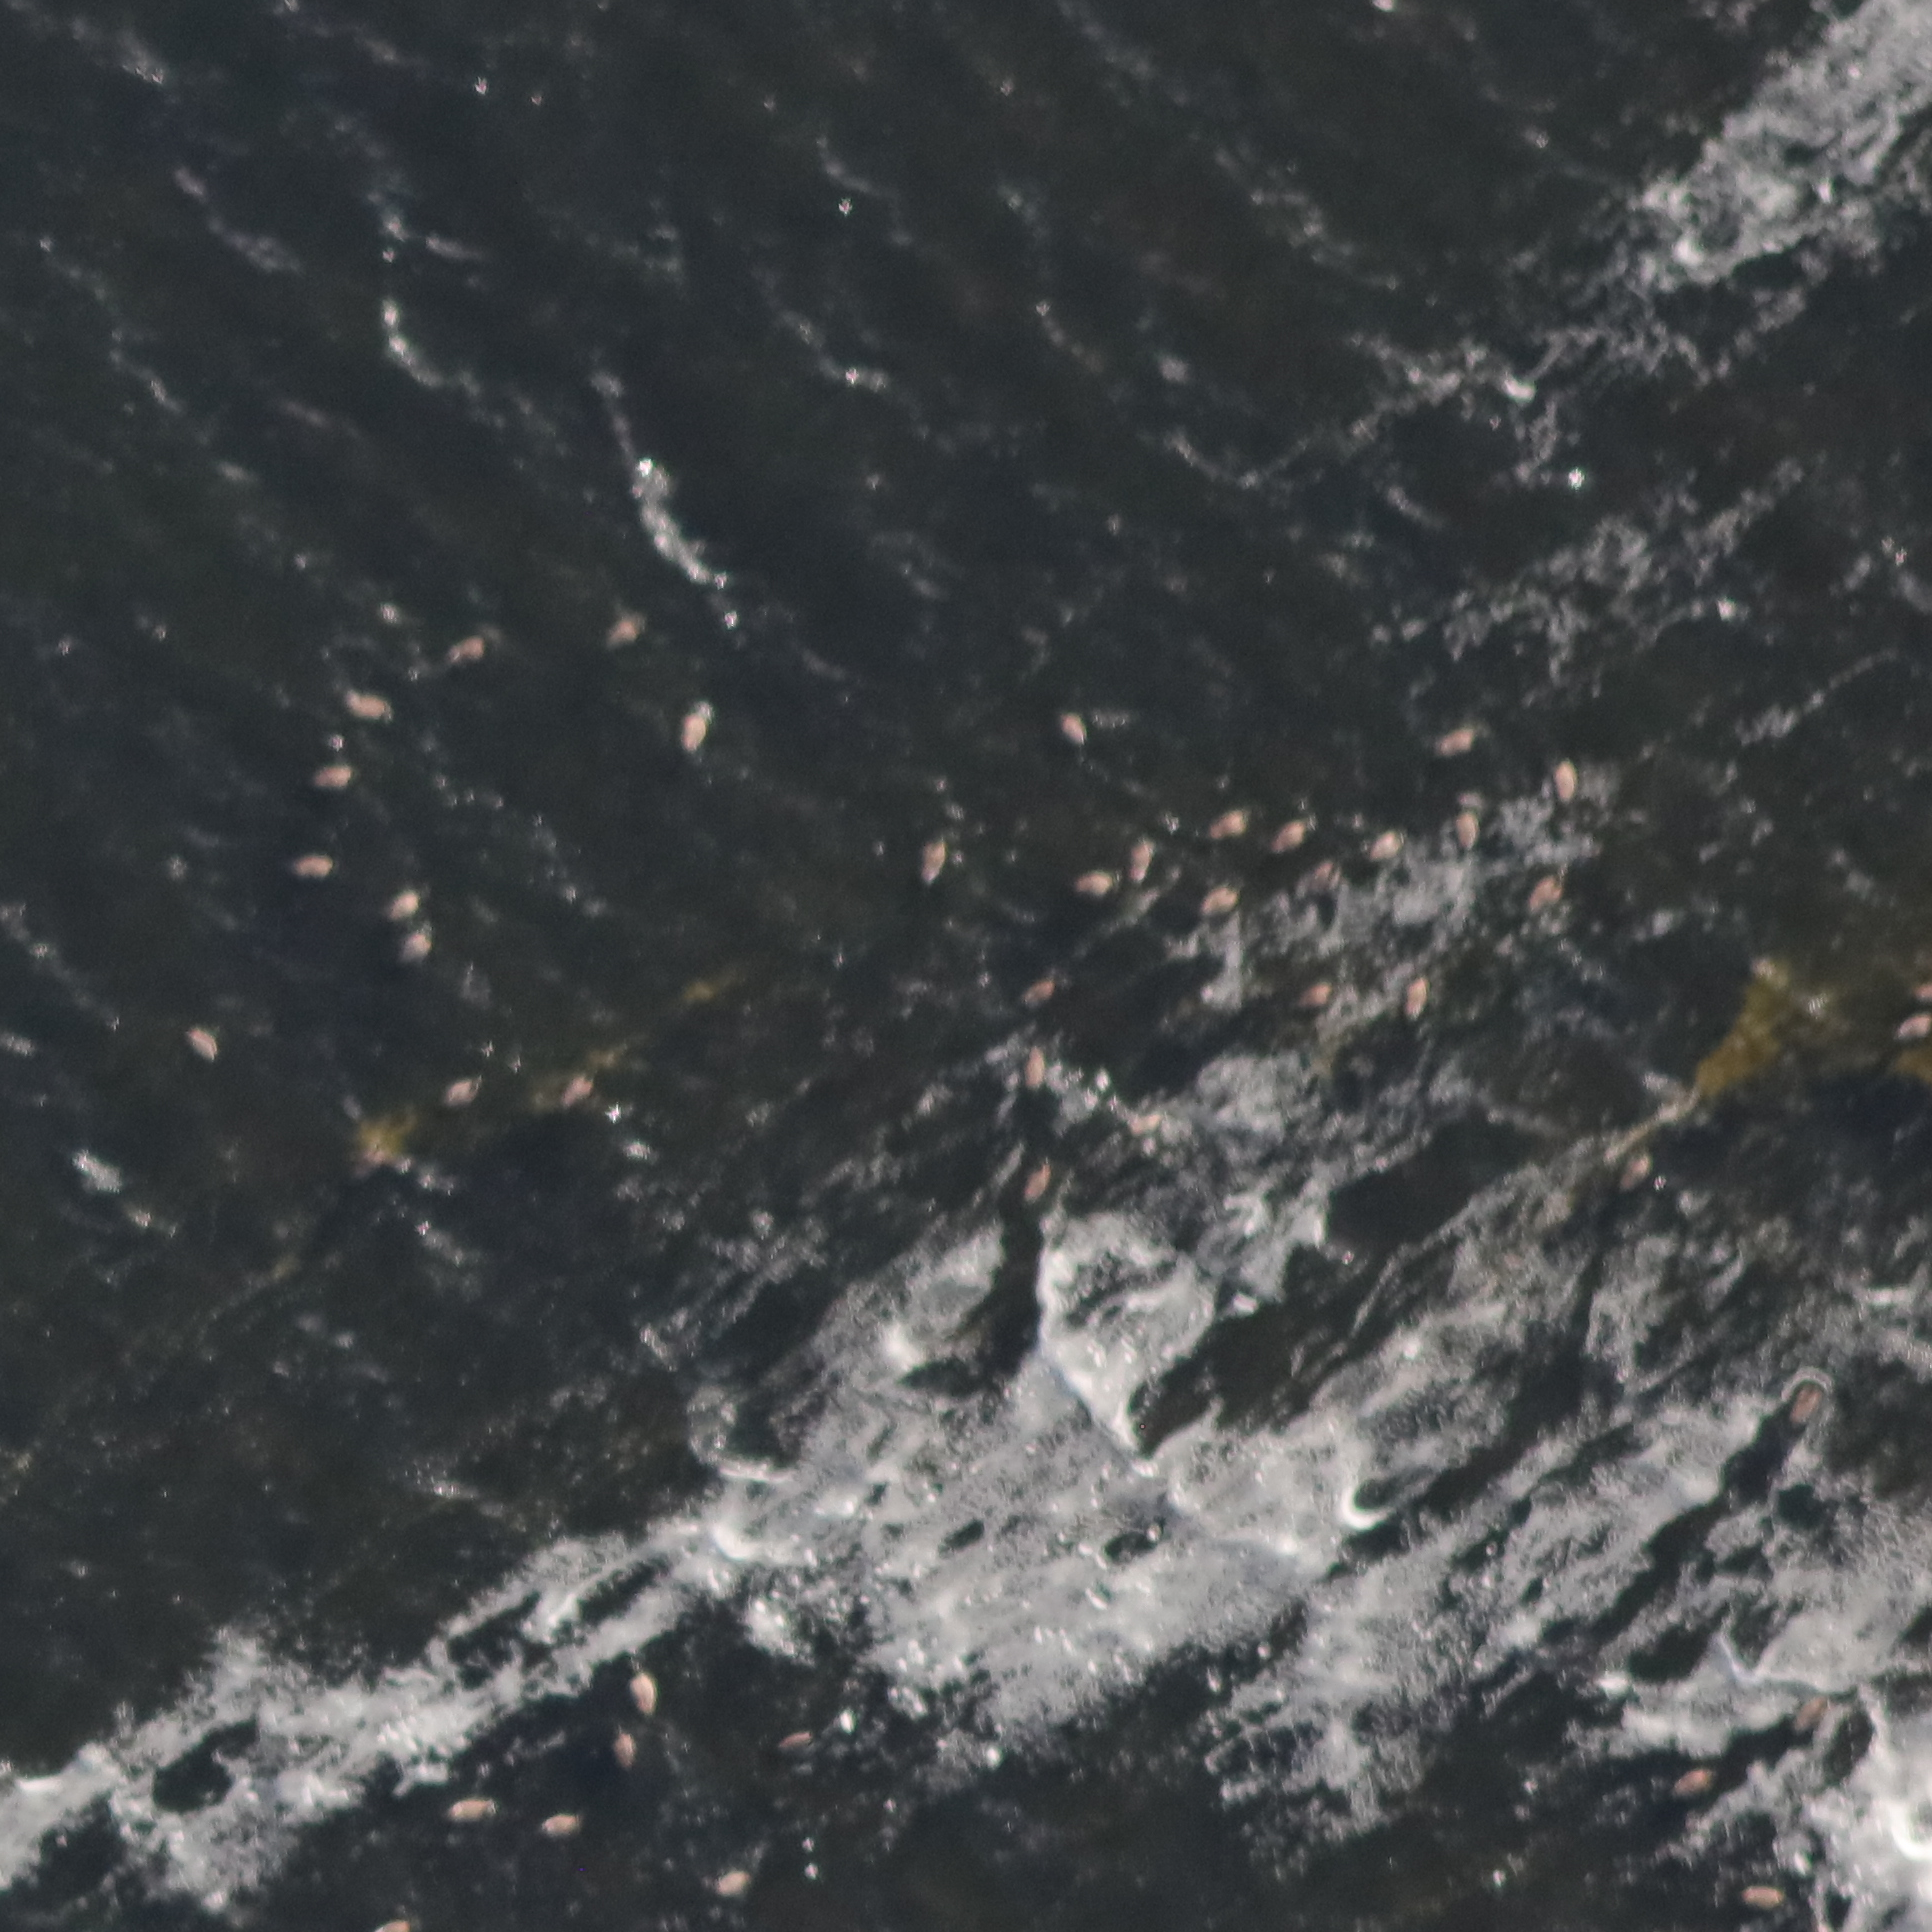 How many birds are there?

42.